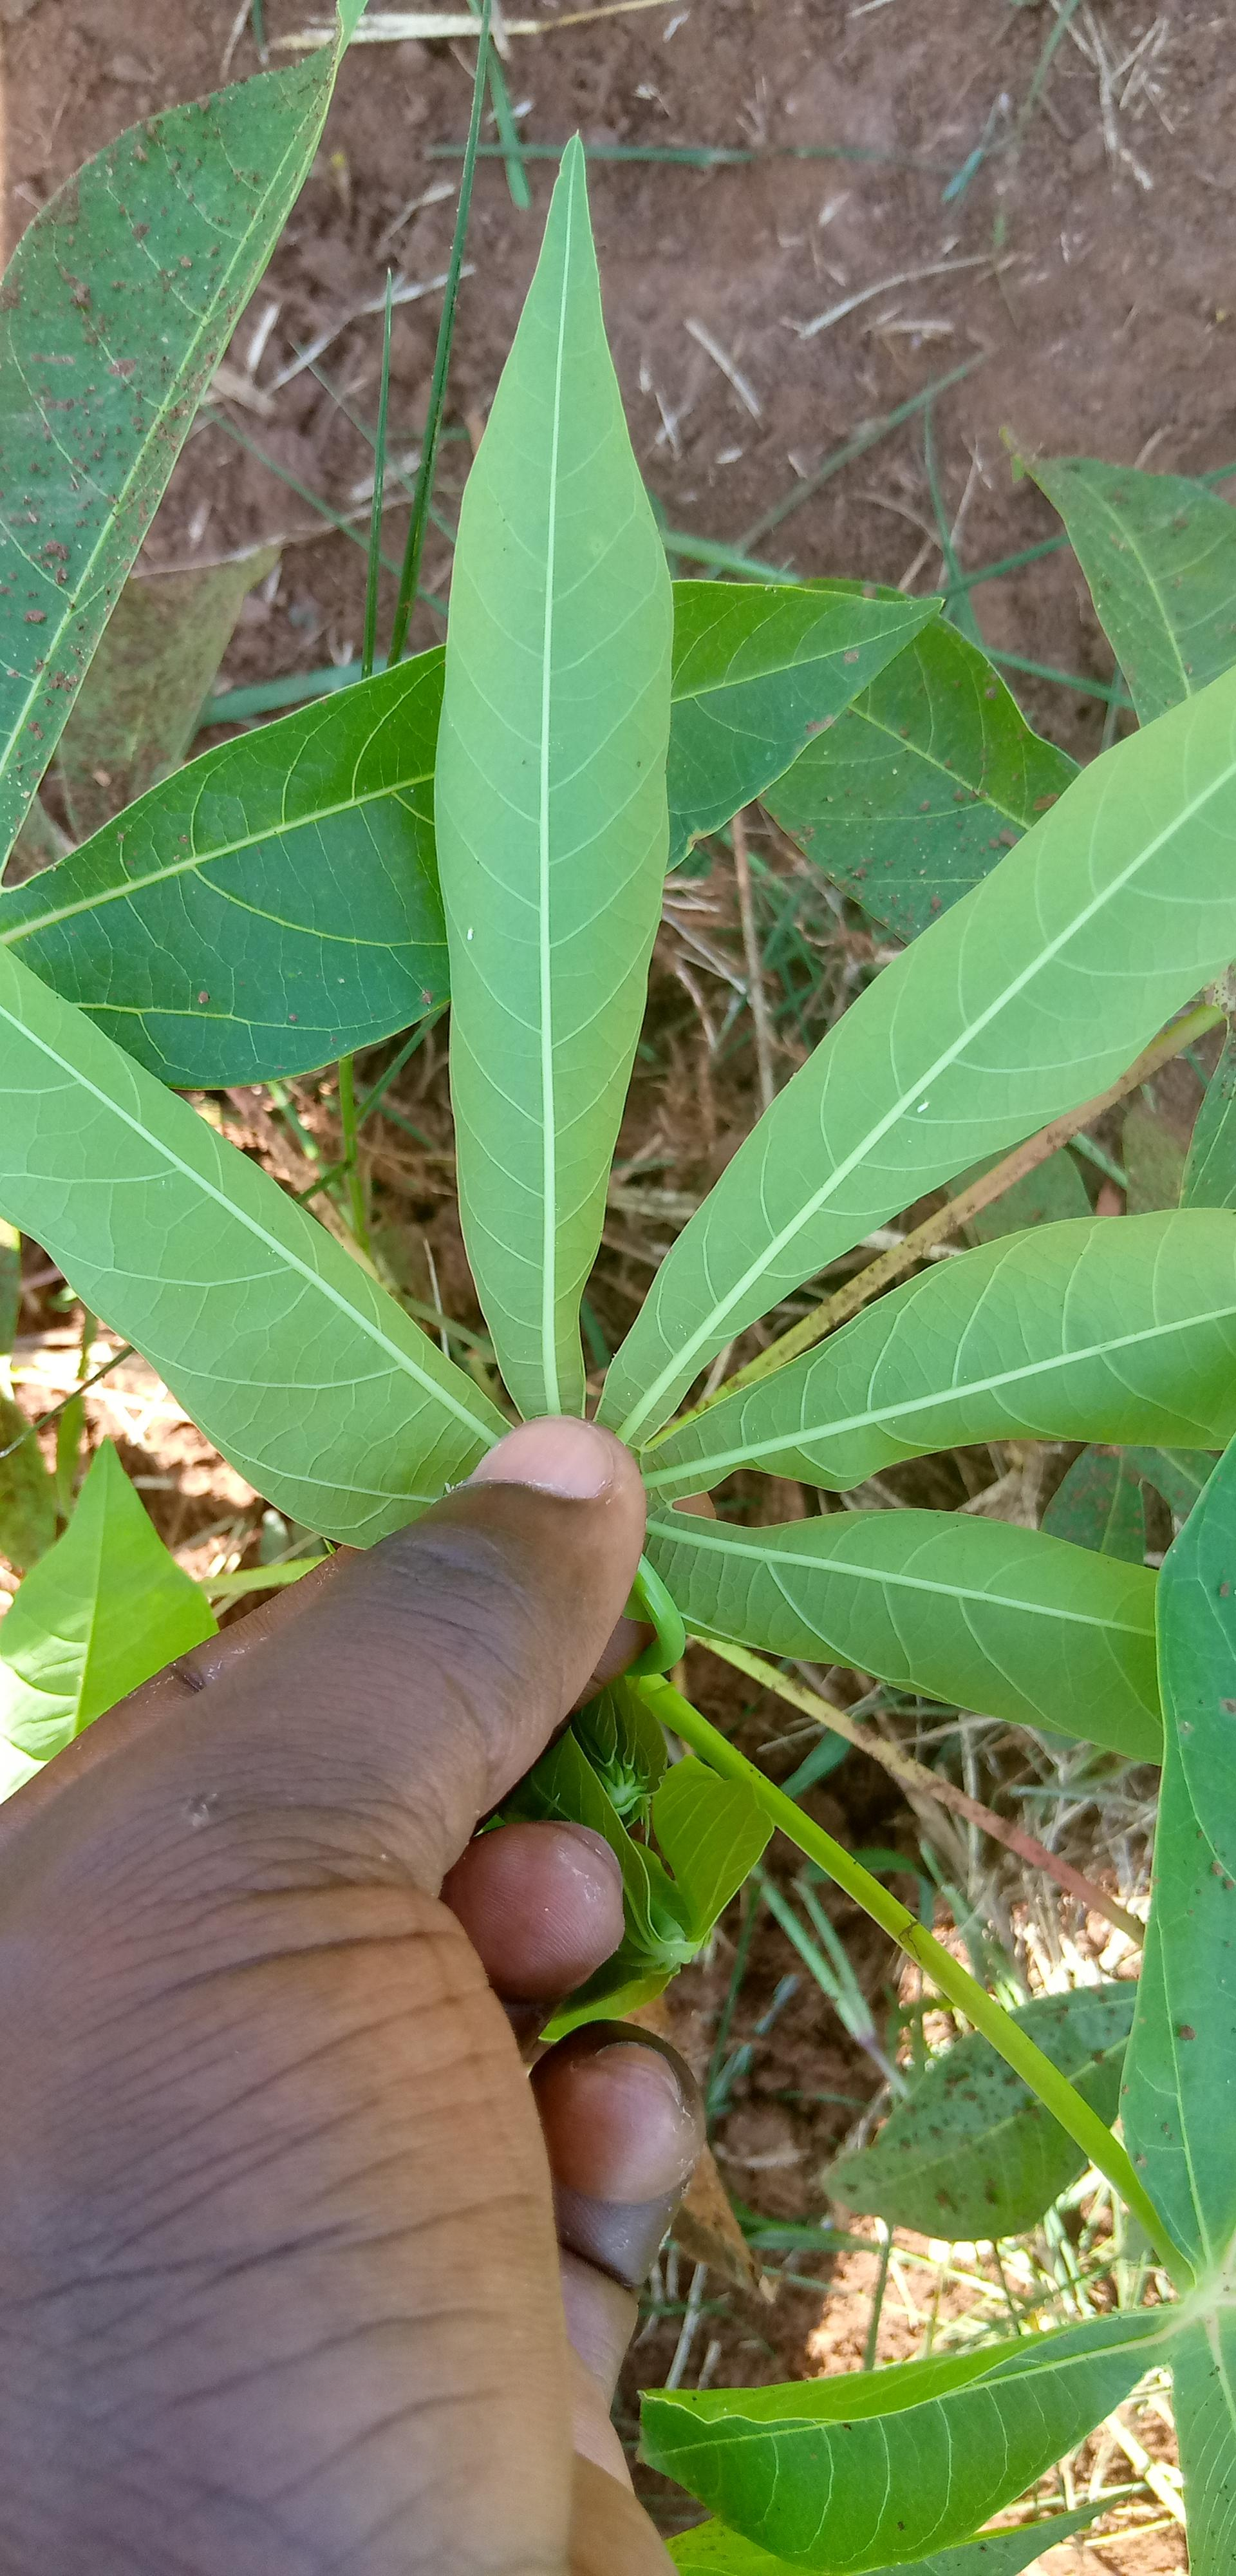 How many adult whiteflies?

2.